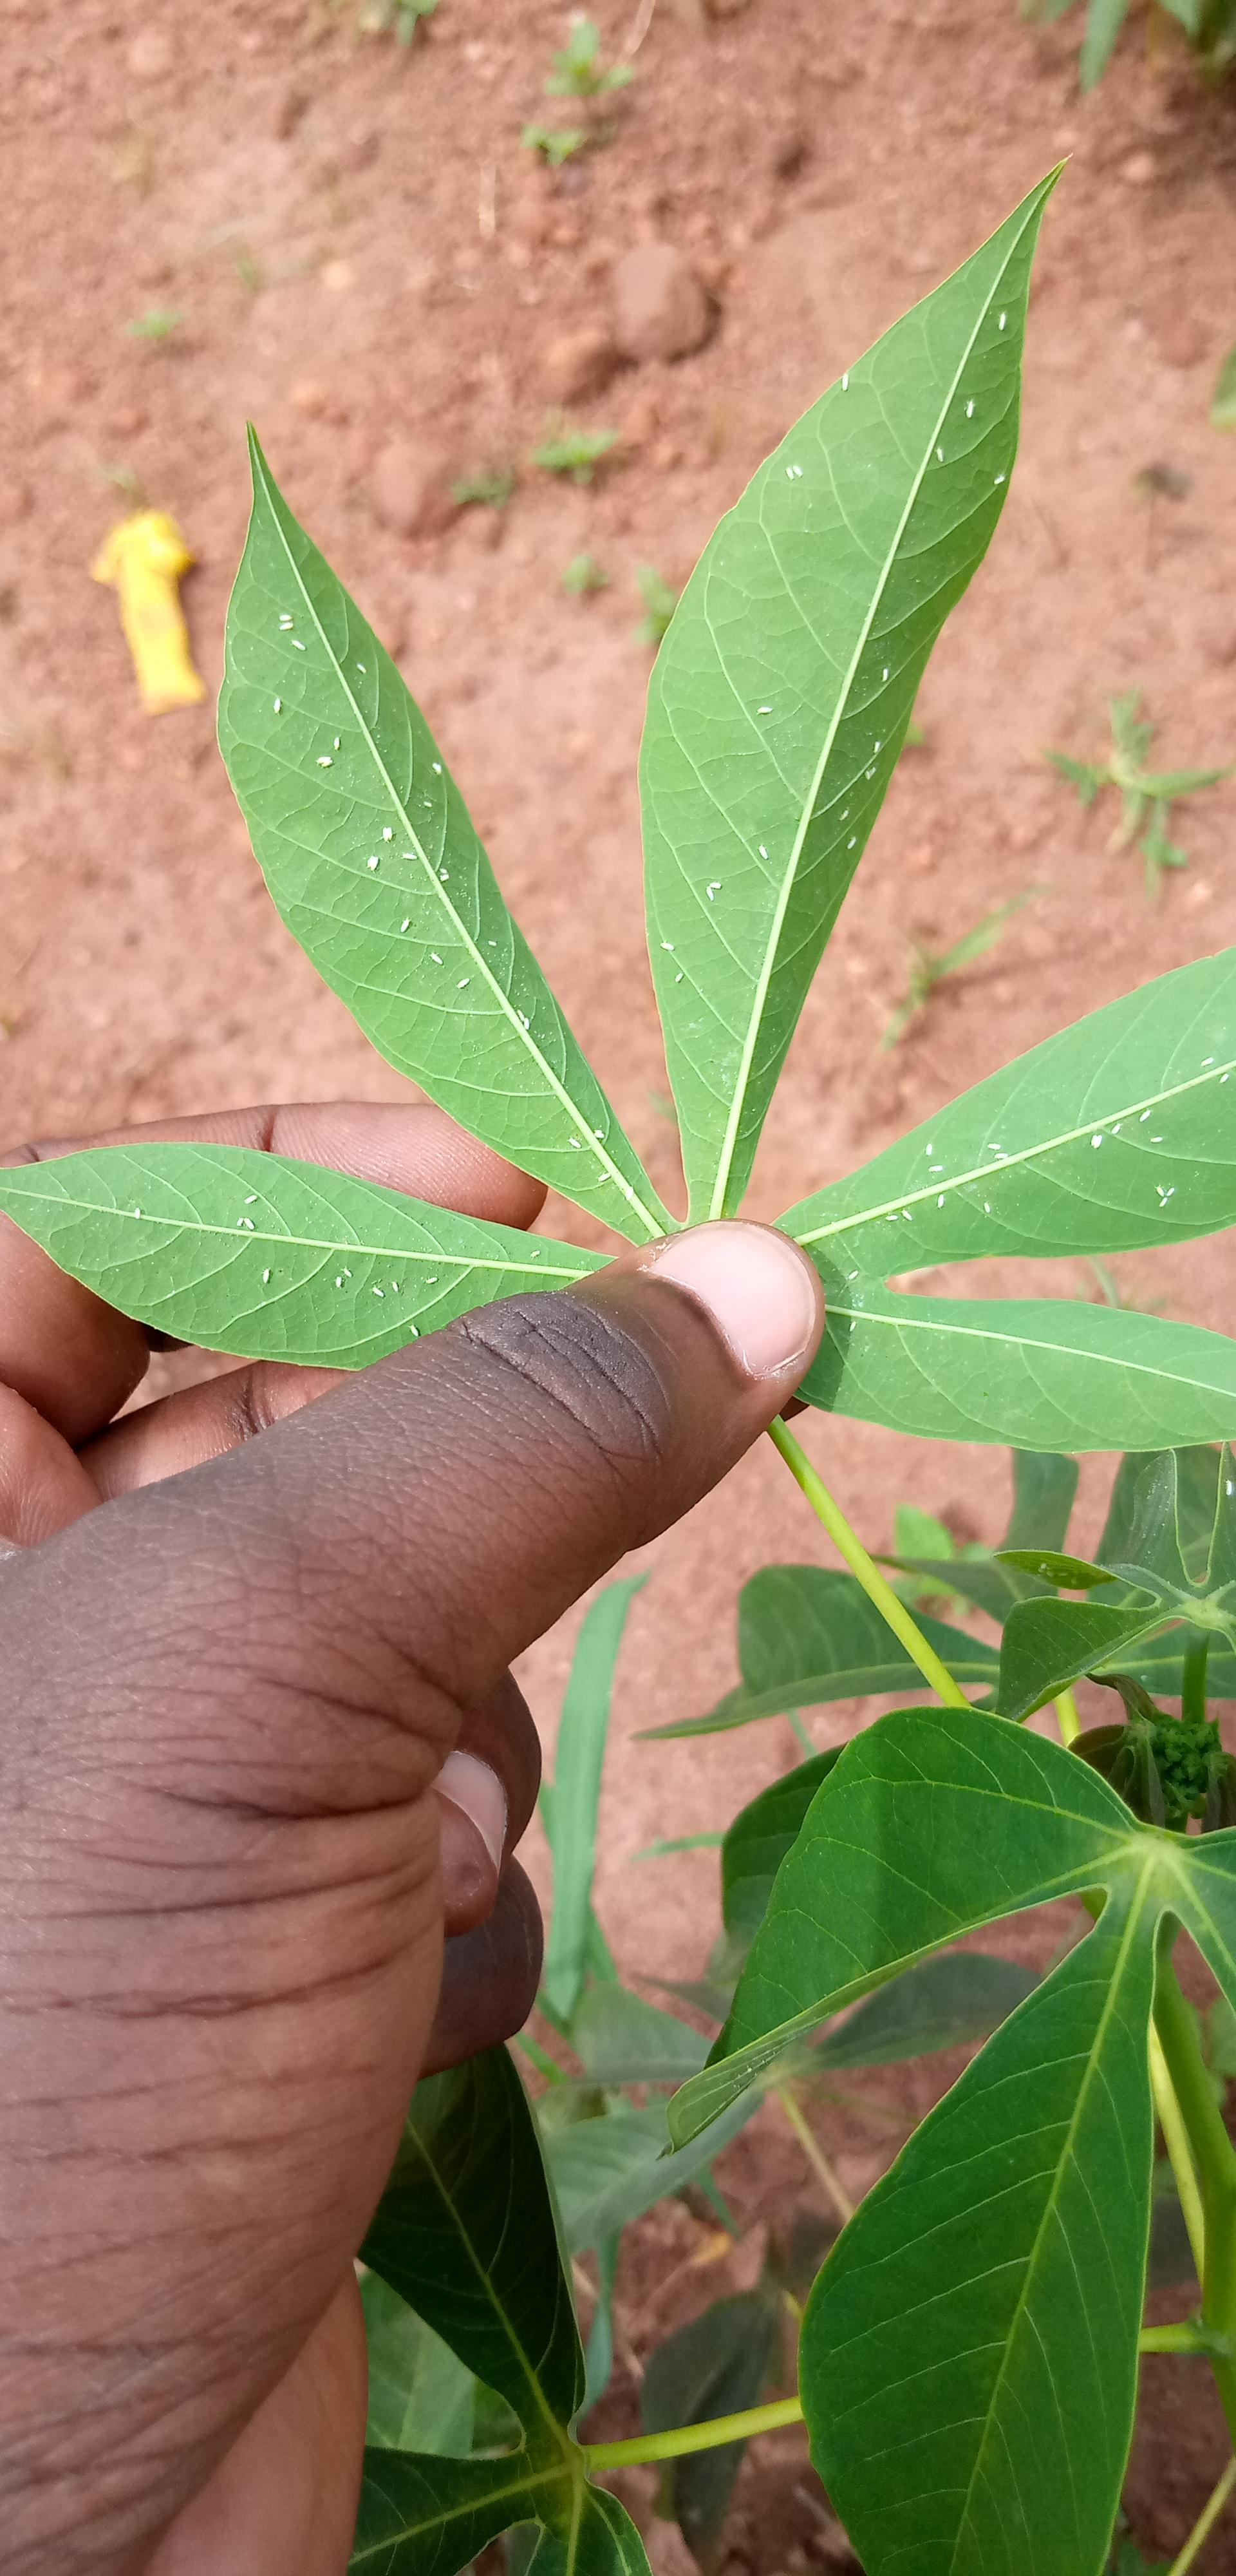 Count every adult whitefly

80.